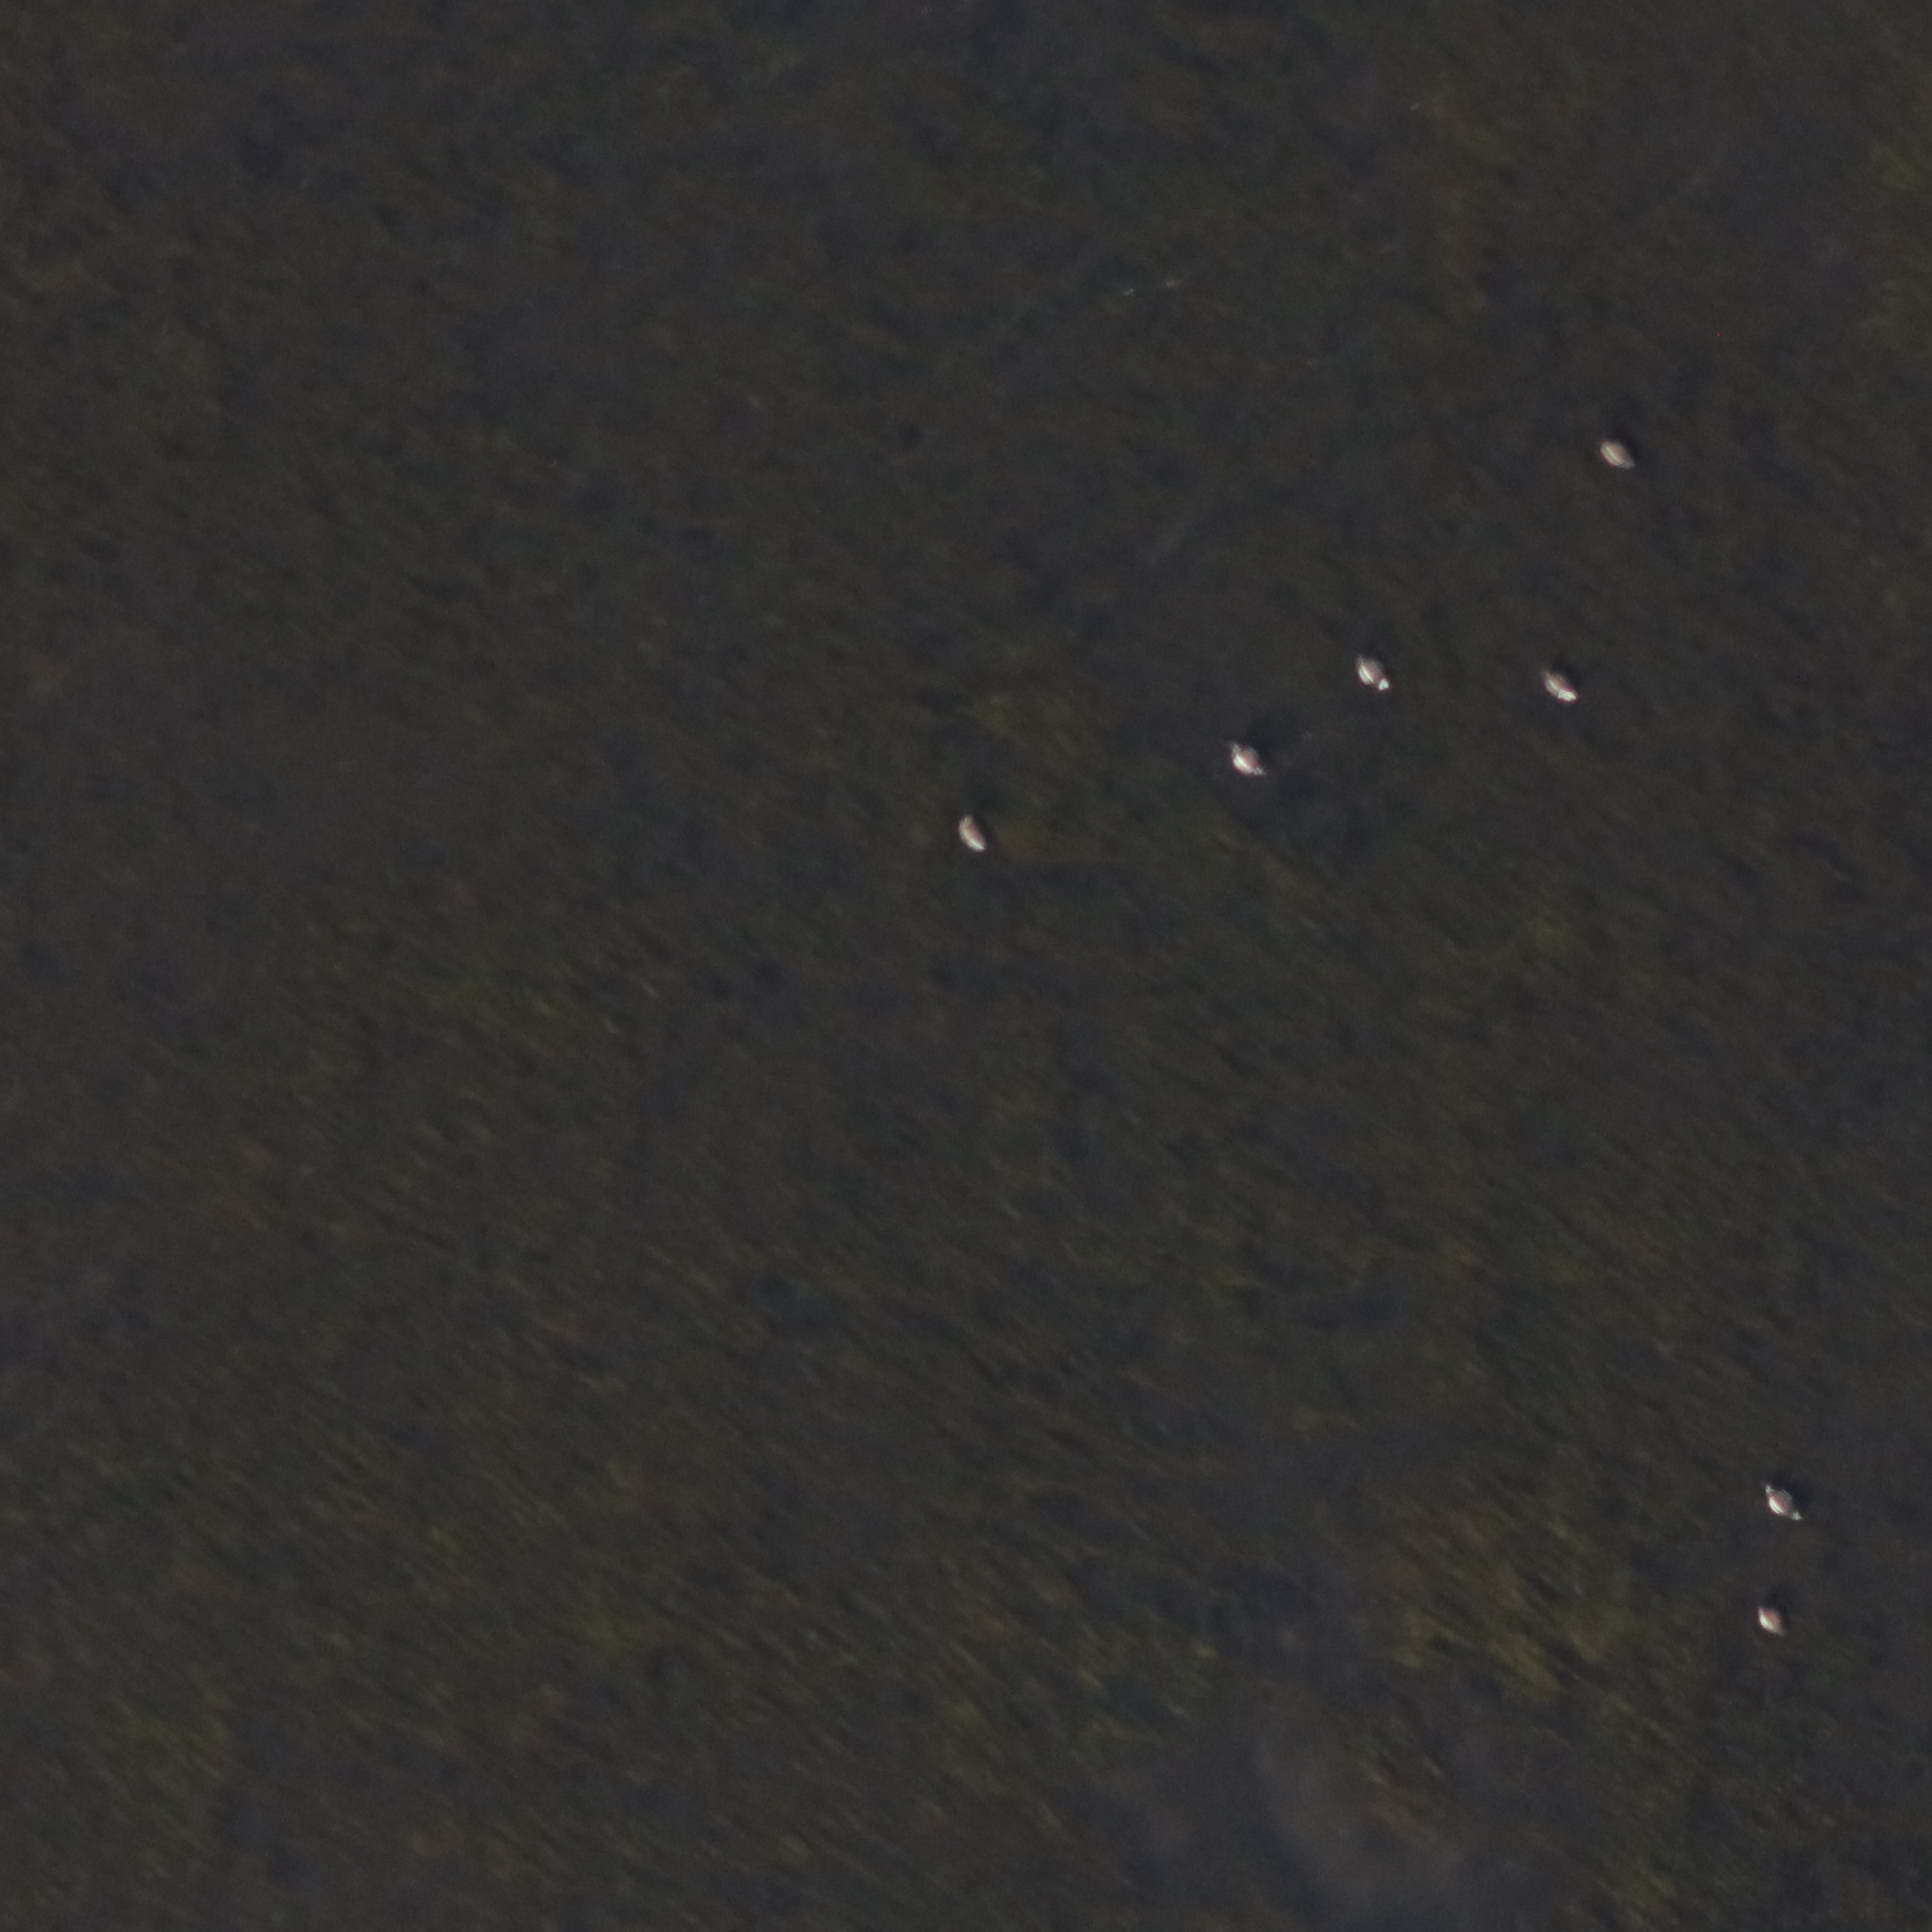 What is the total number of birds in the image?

7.